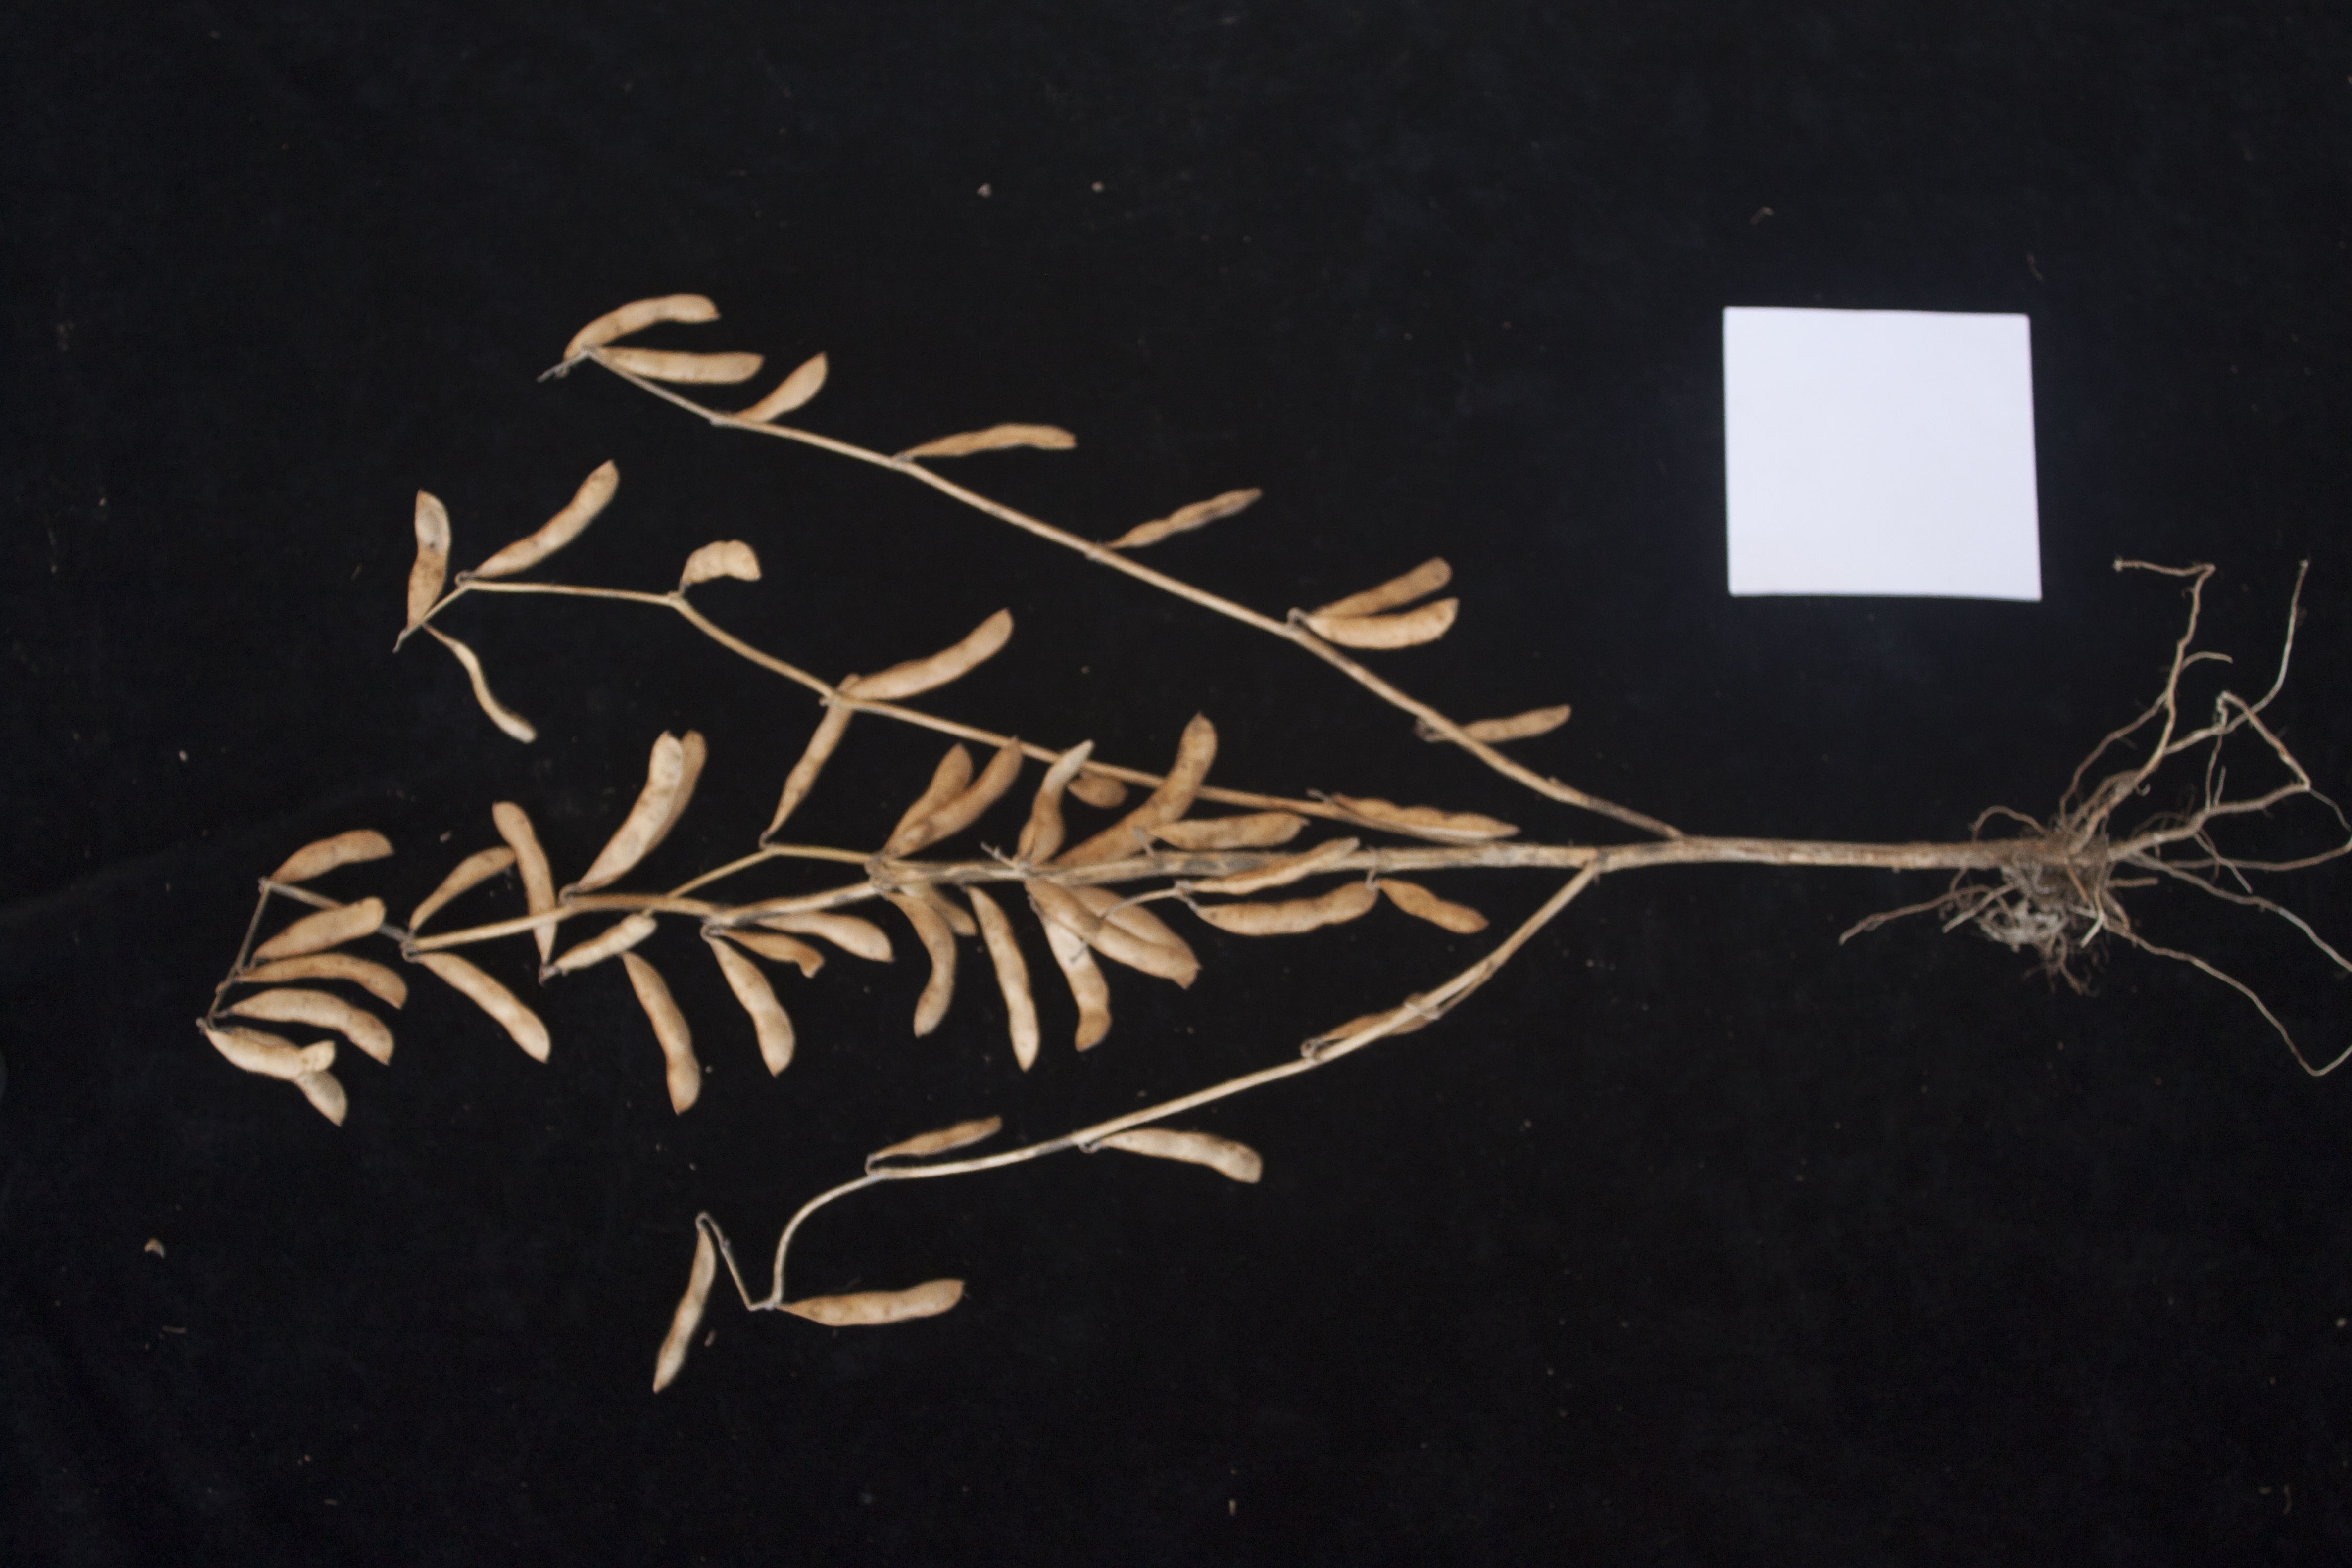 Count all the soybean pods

51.